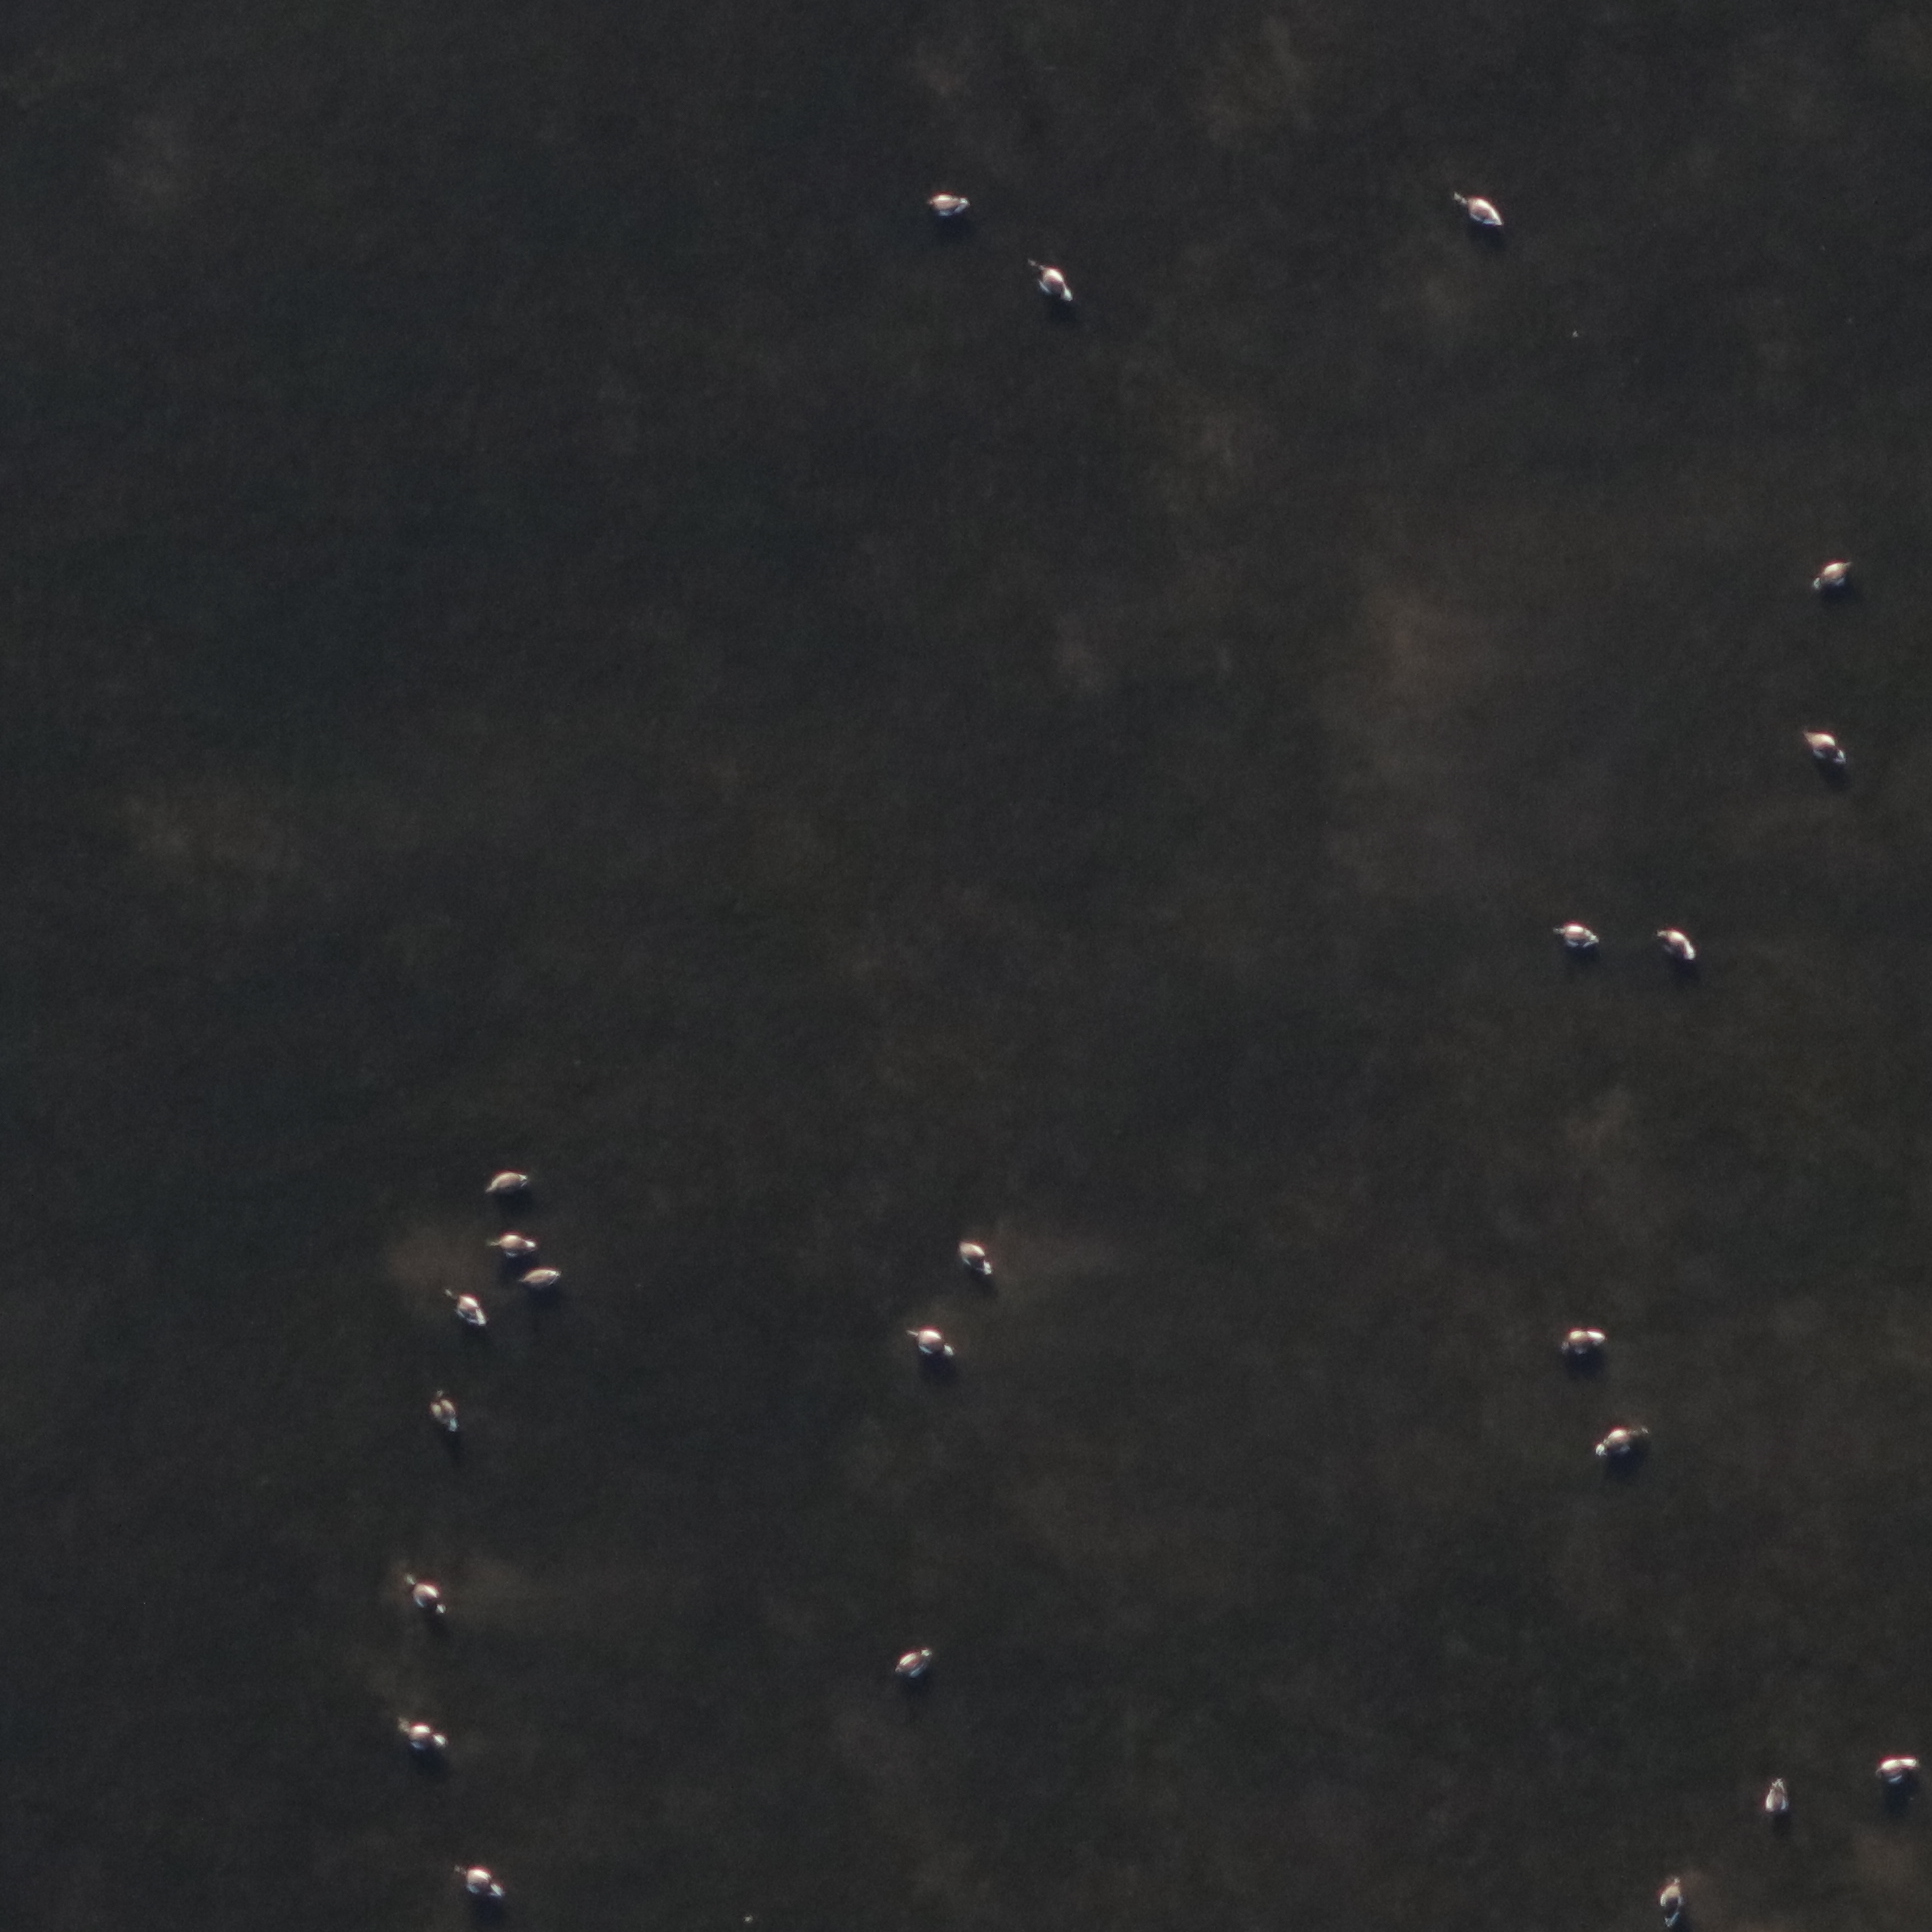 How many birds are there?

23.